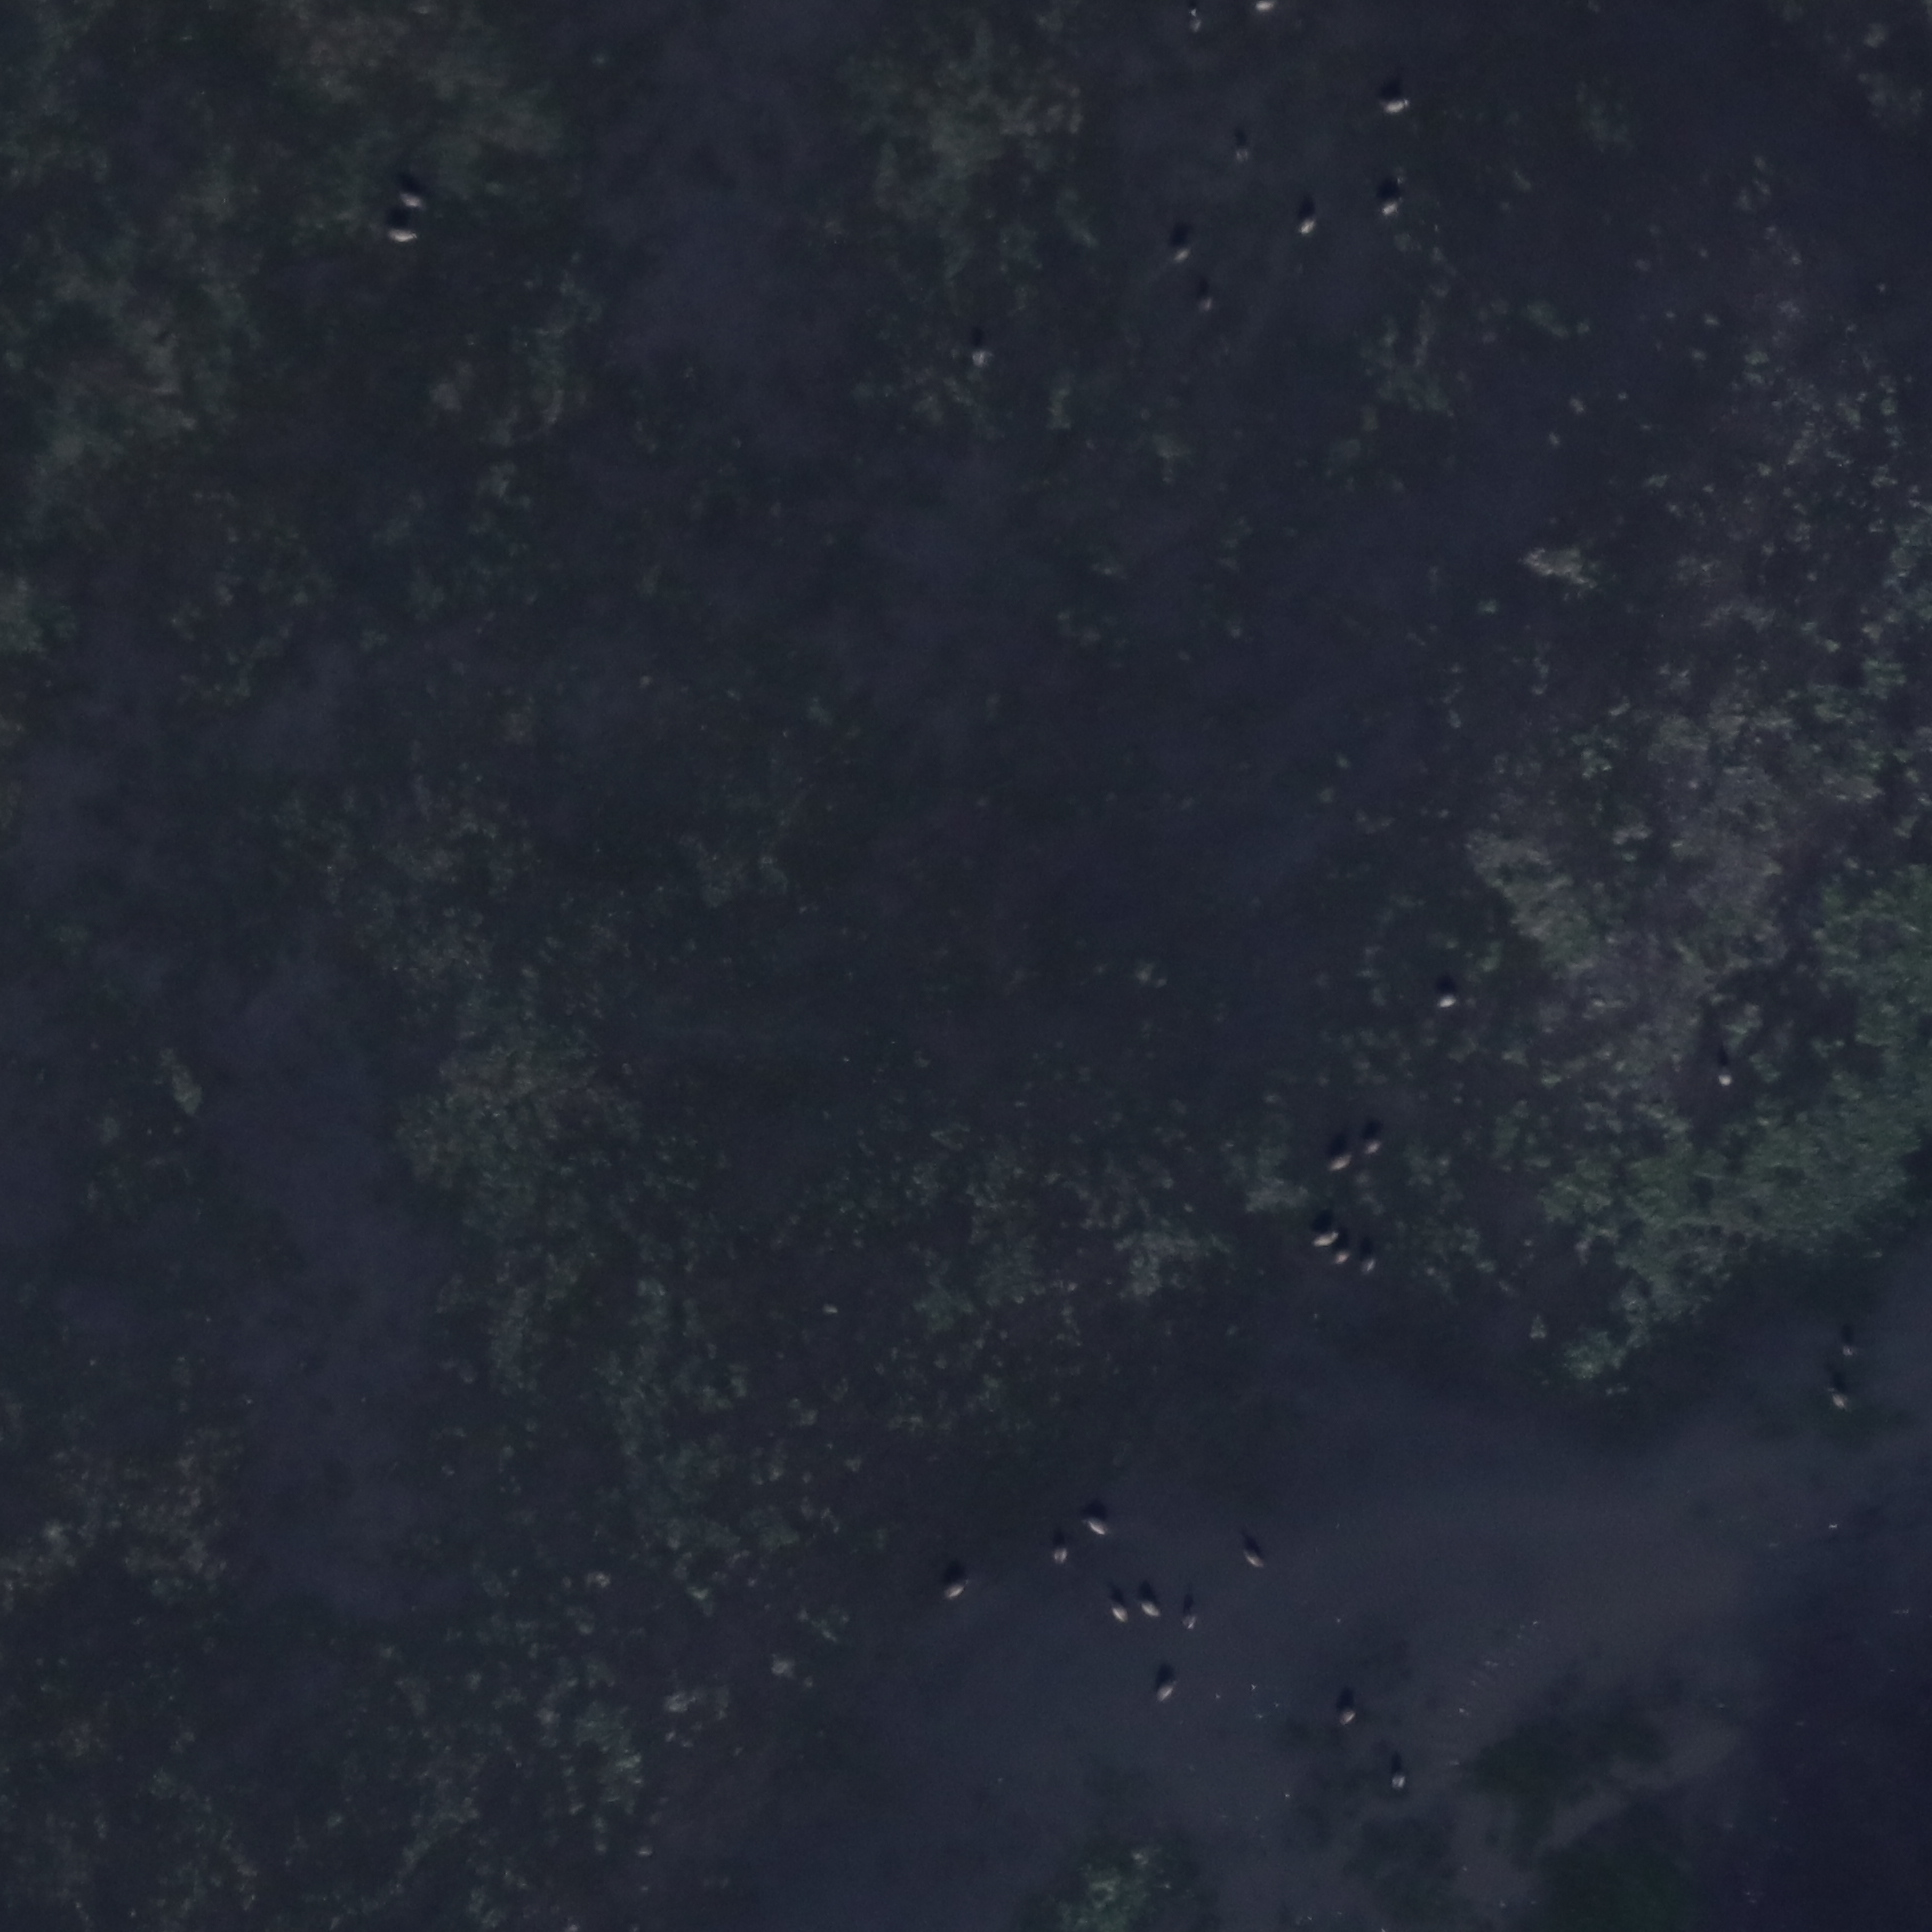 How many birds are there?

30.